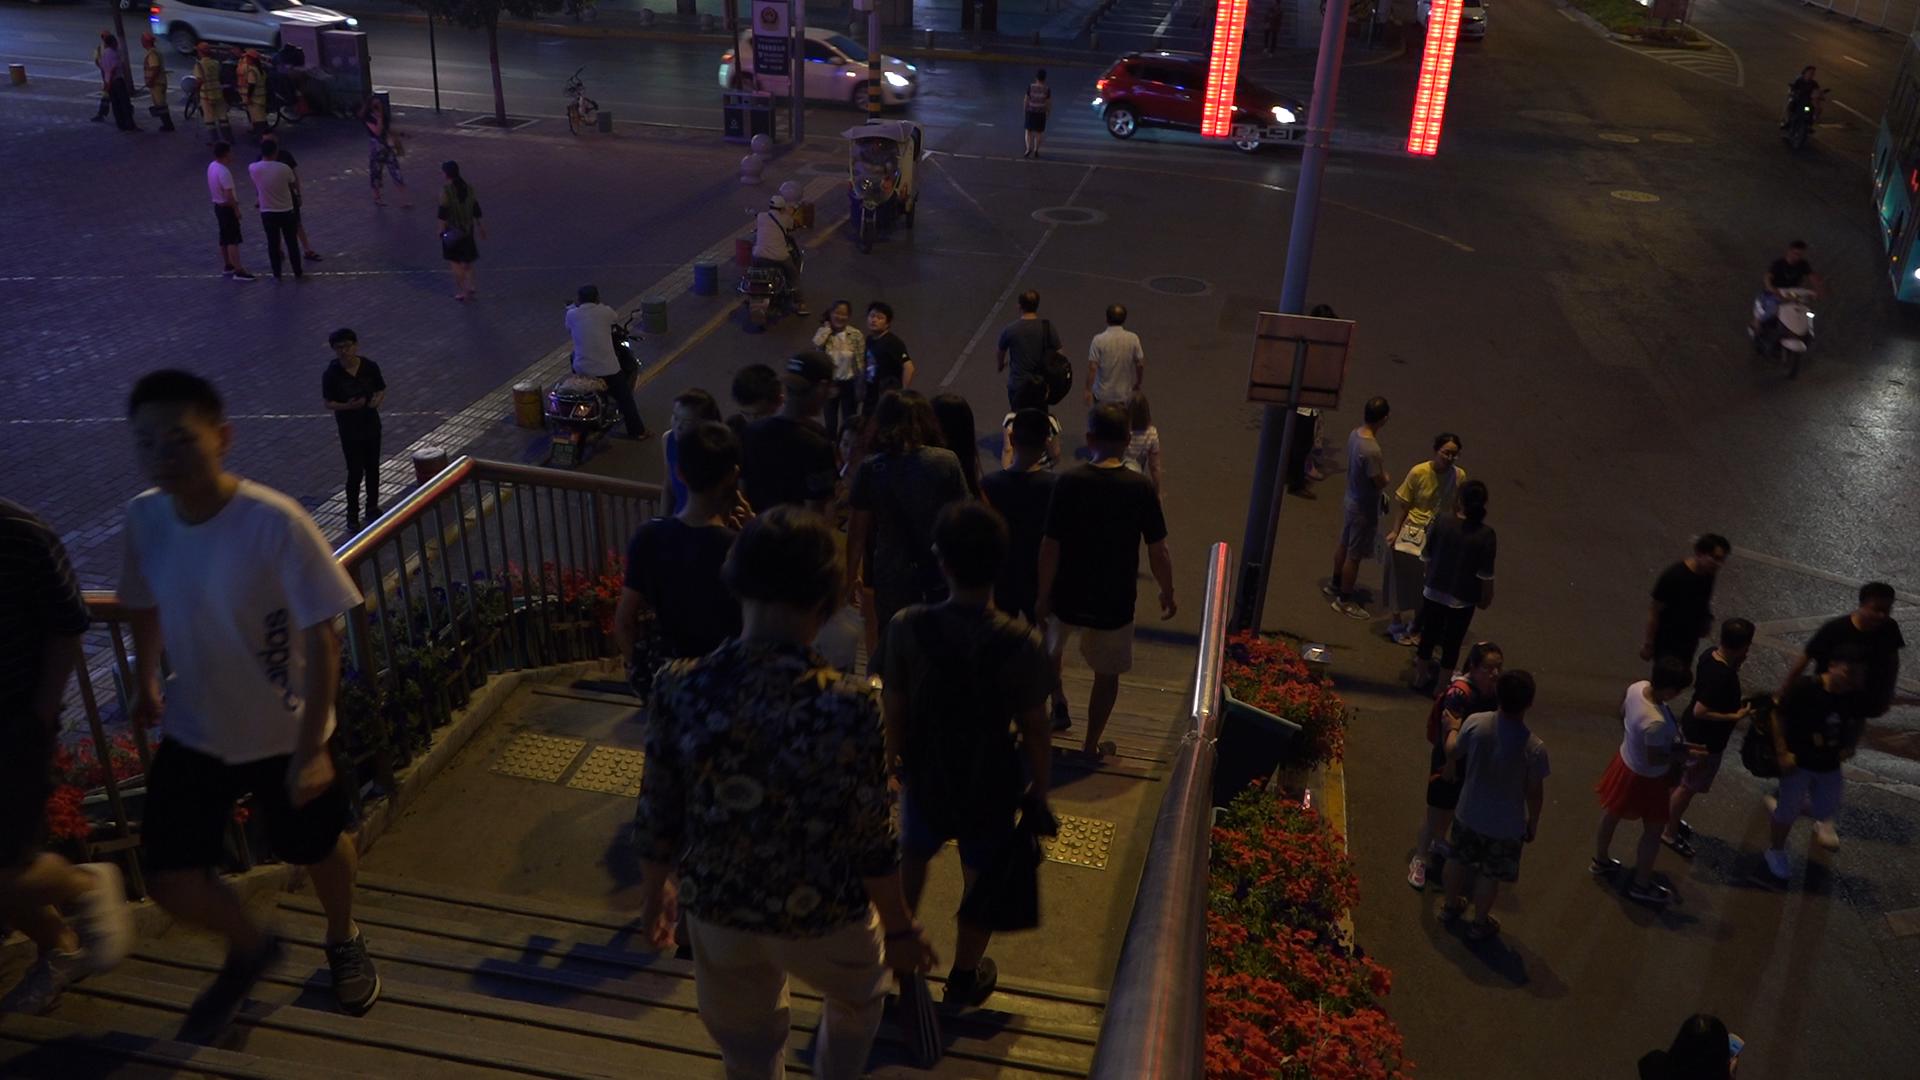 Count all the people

49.